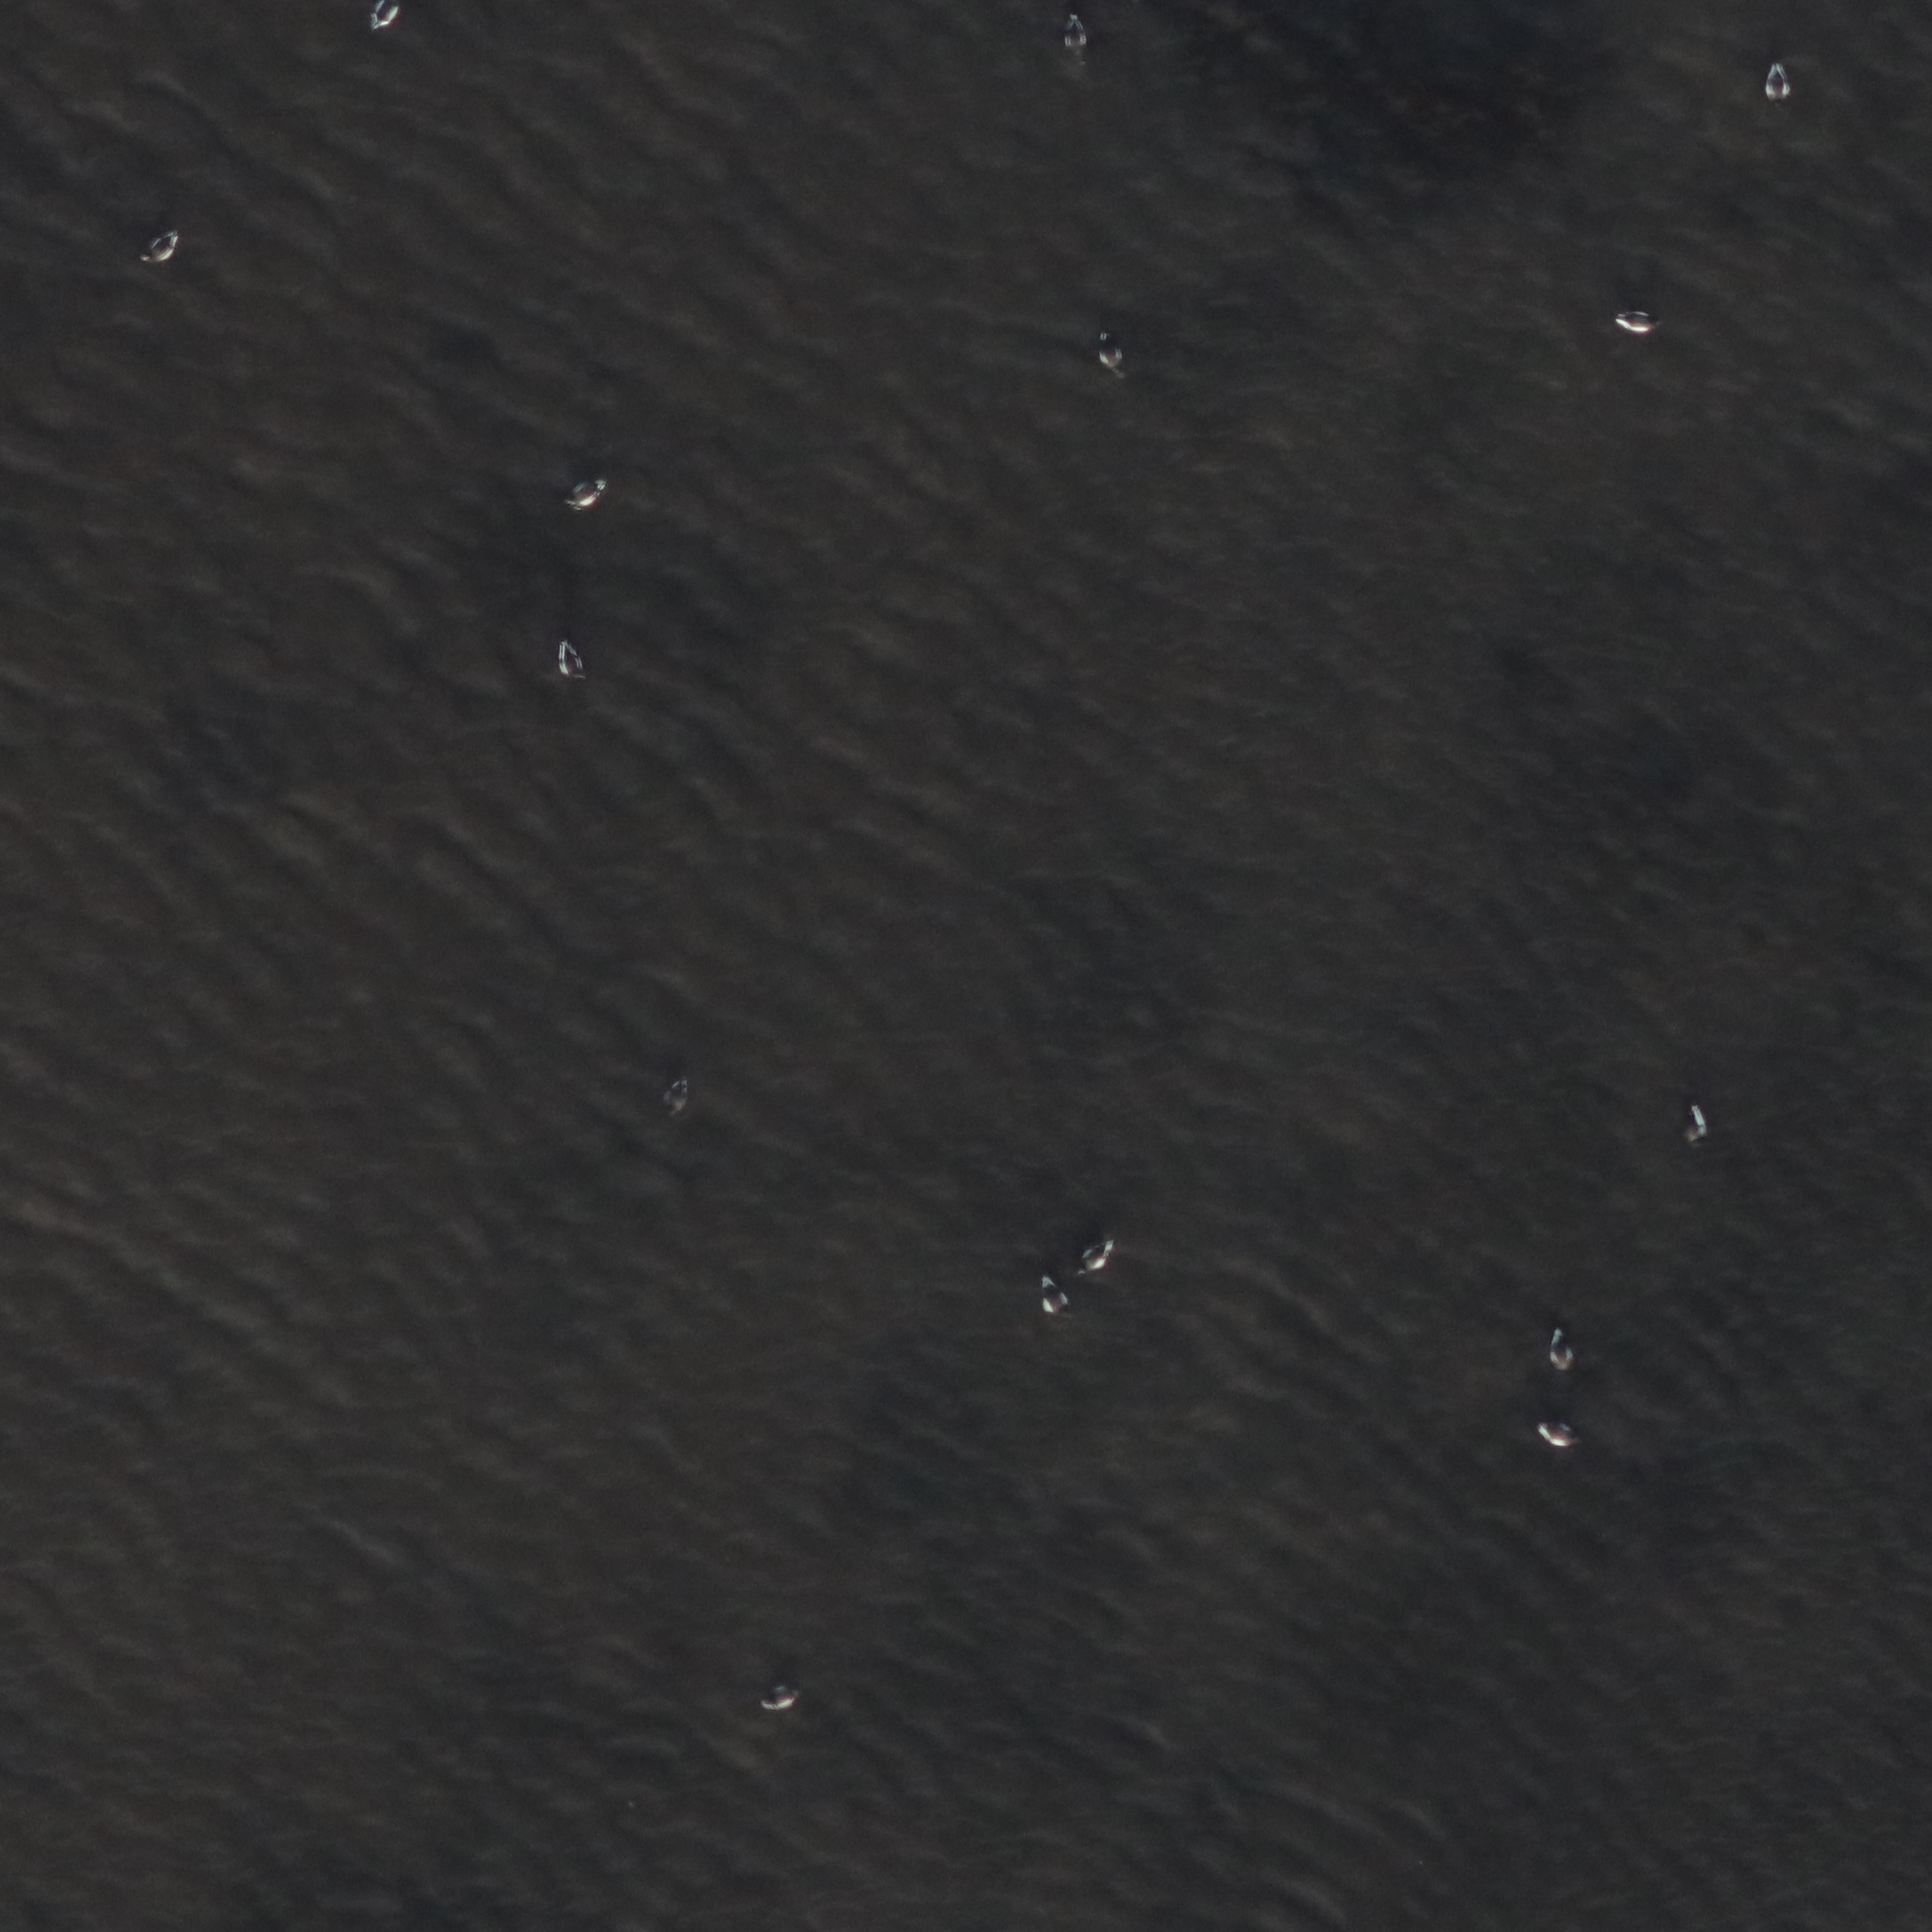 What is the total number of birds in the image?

15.